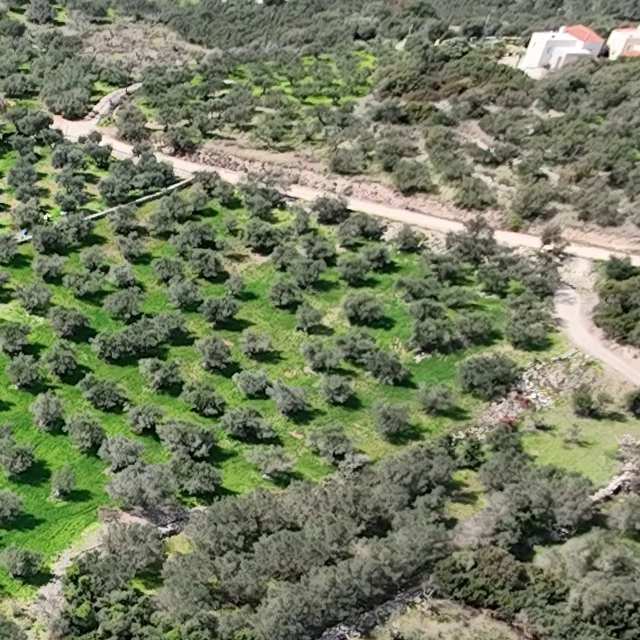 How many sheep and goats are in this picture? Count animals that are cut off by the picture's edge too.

0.